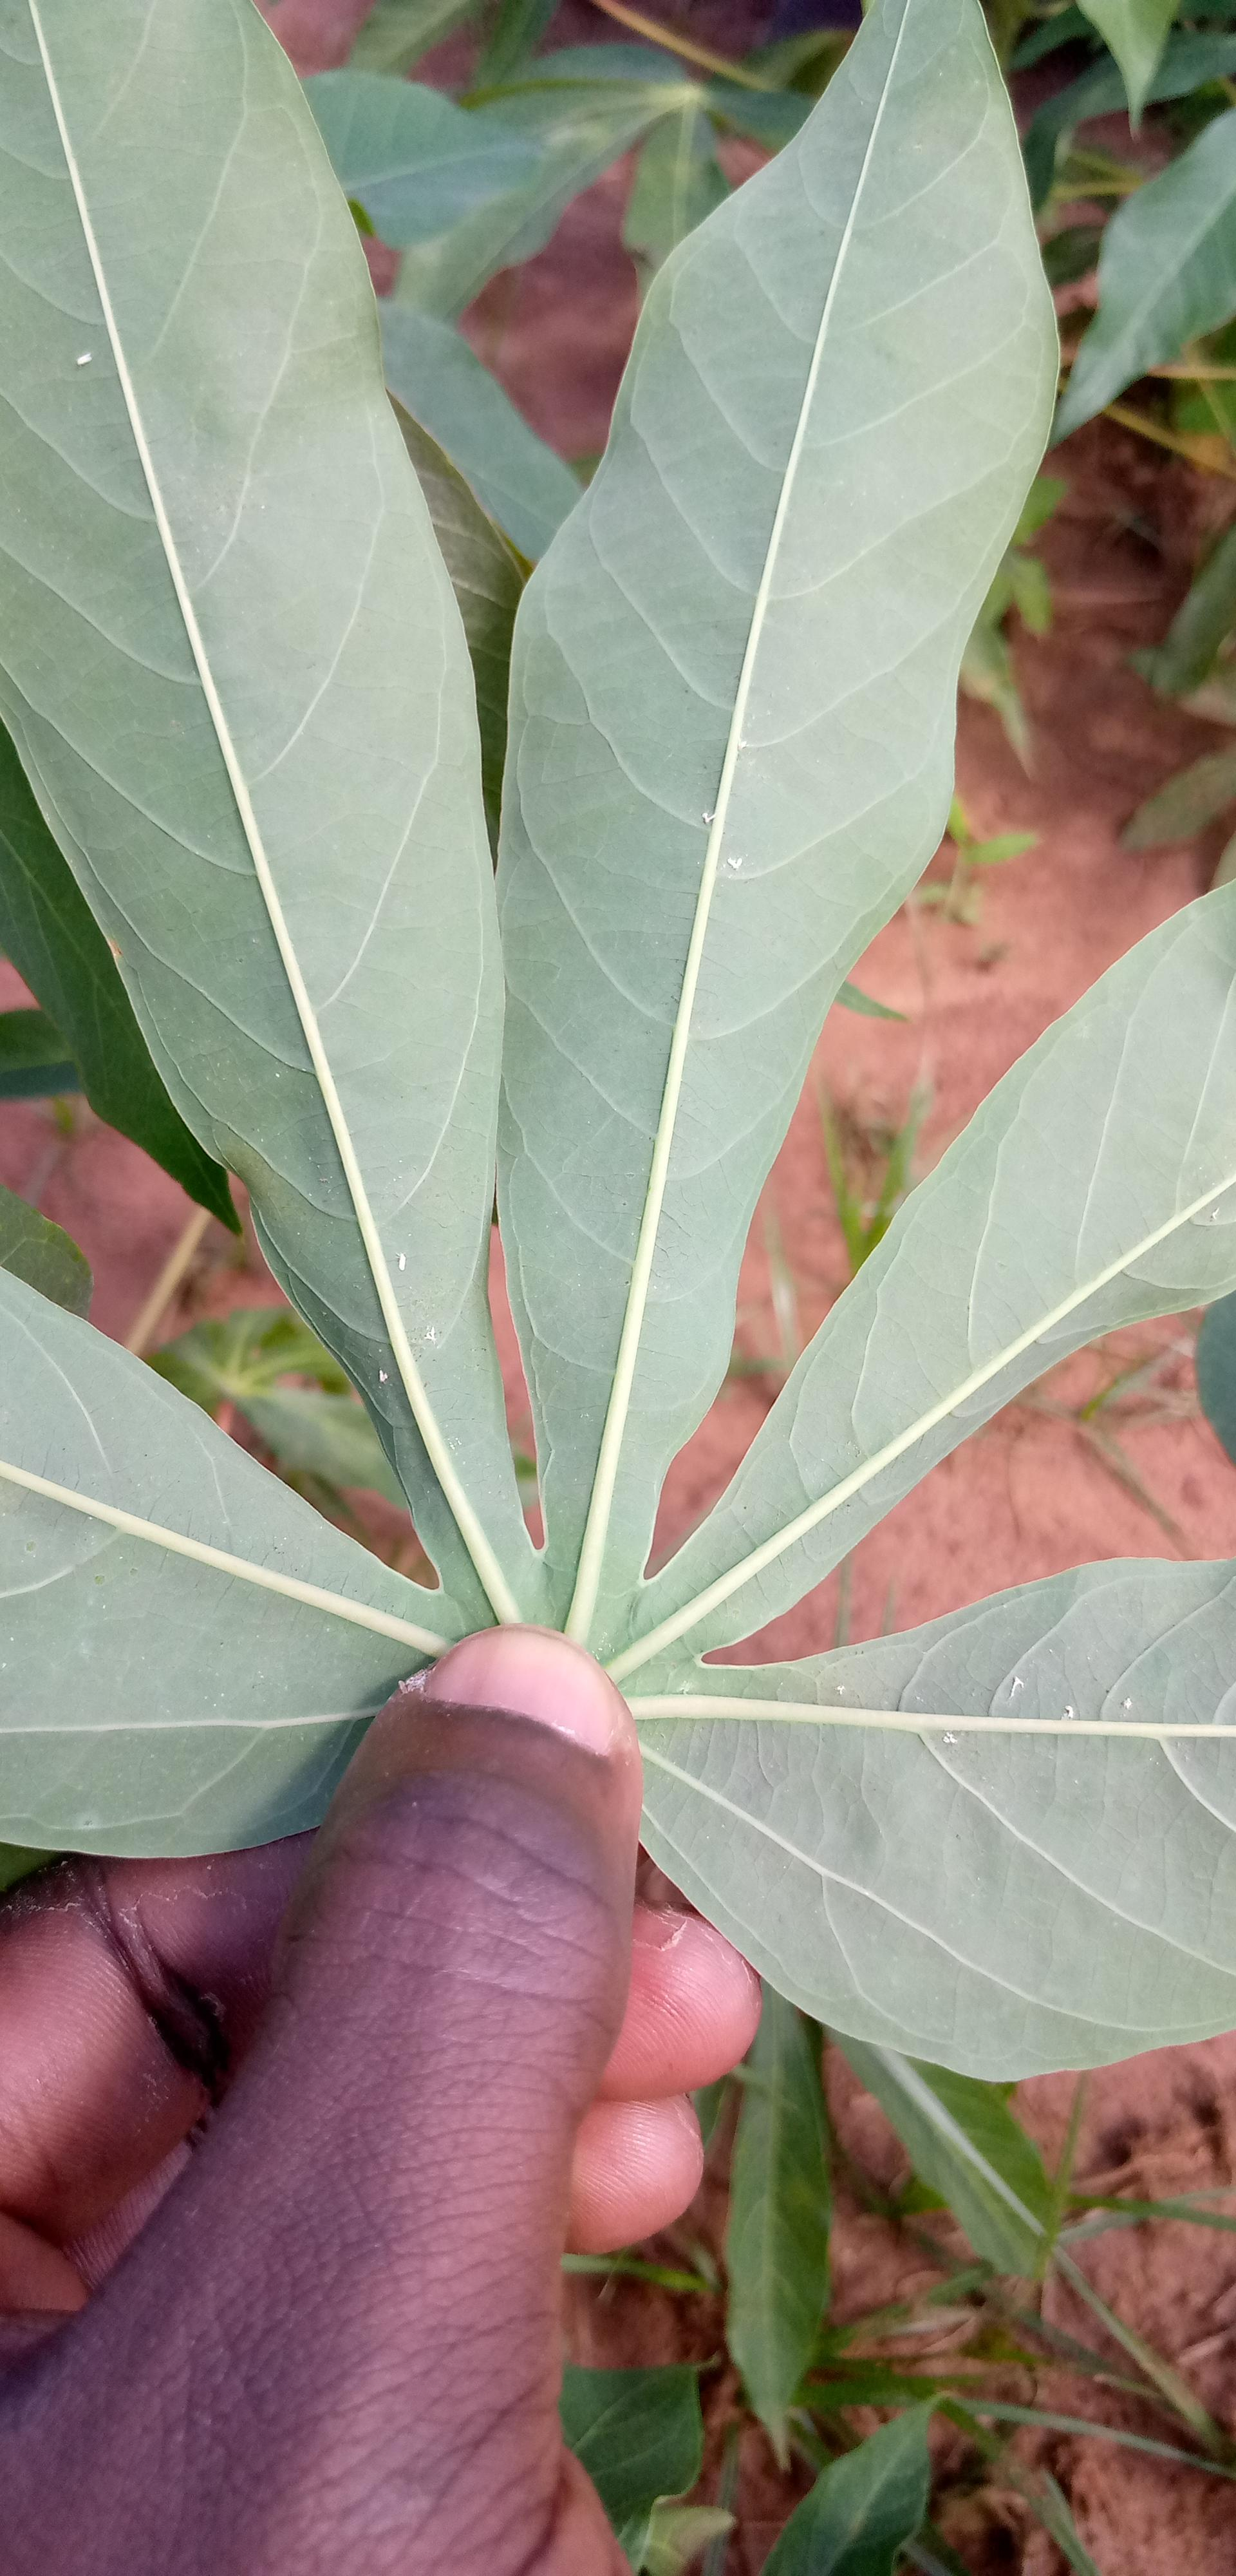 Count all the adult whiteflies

8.